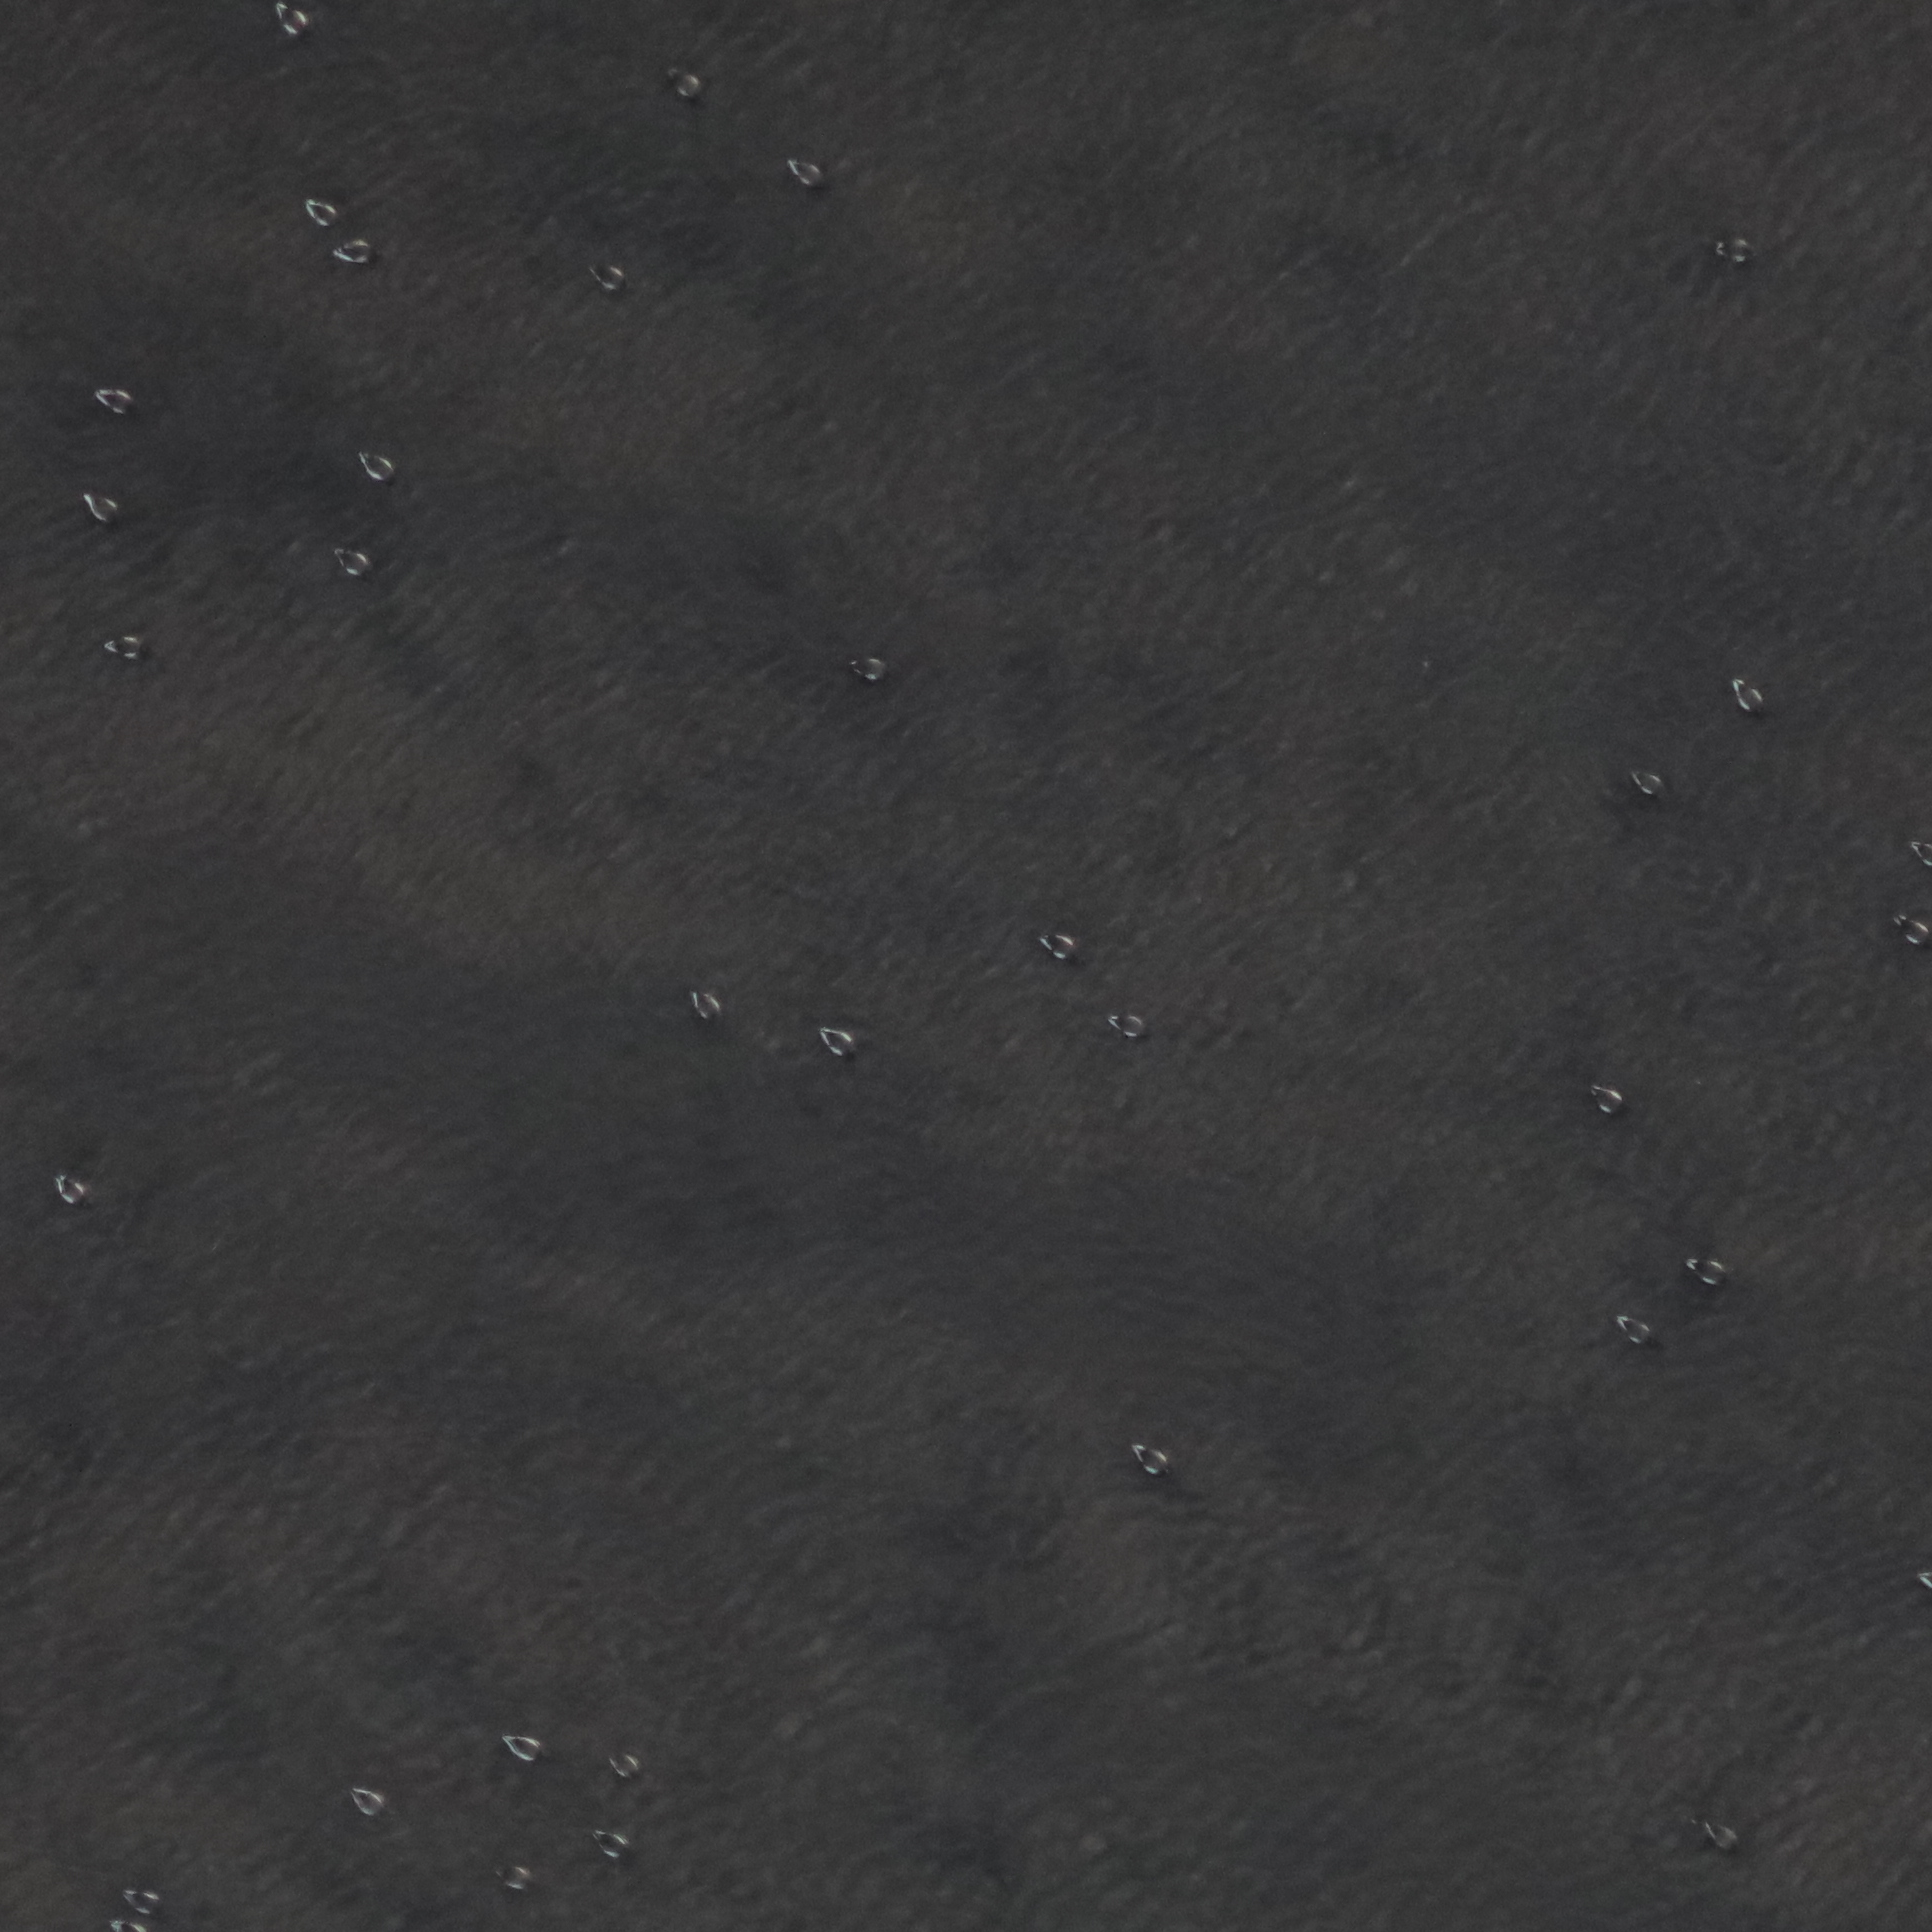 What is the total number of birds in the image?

34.